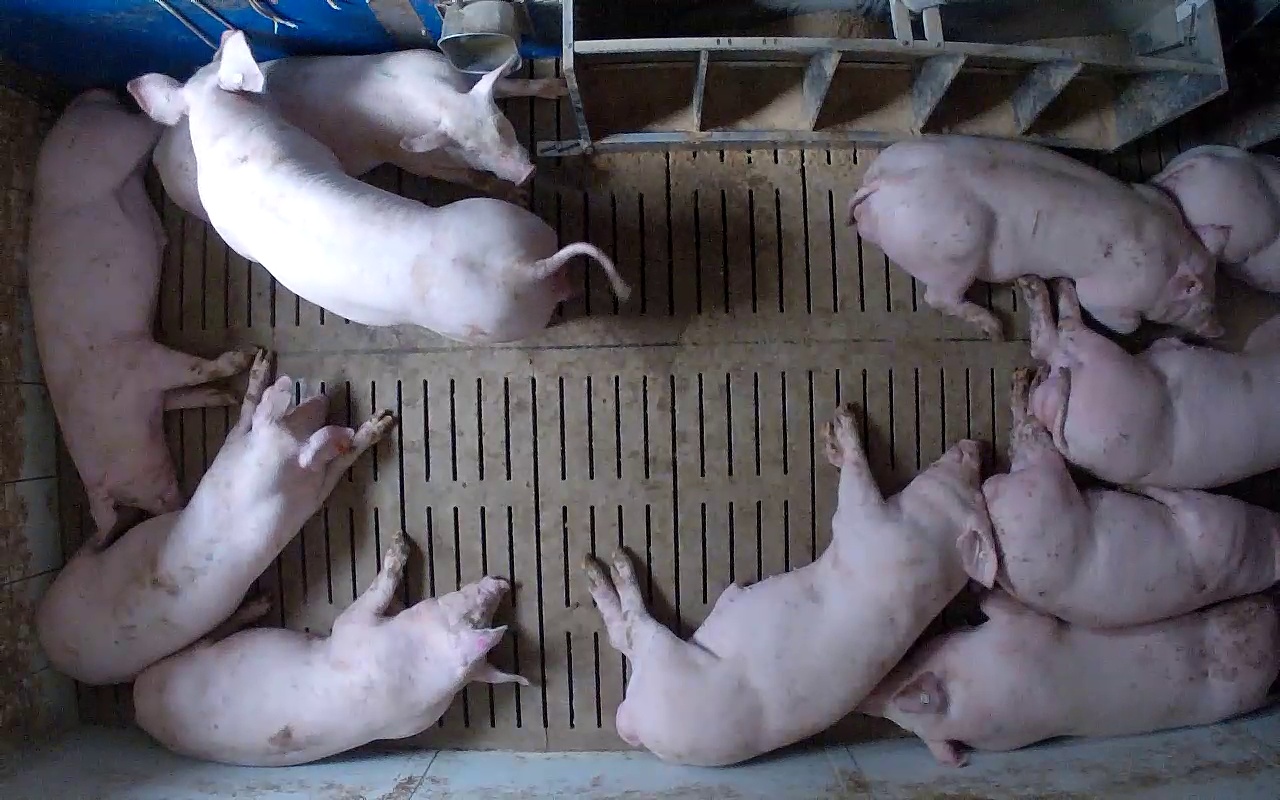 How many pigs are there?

11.